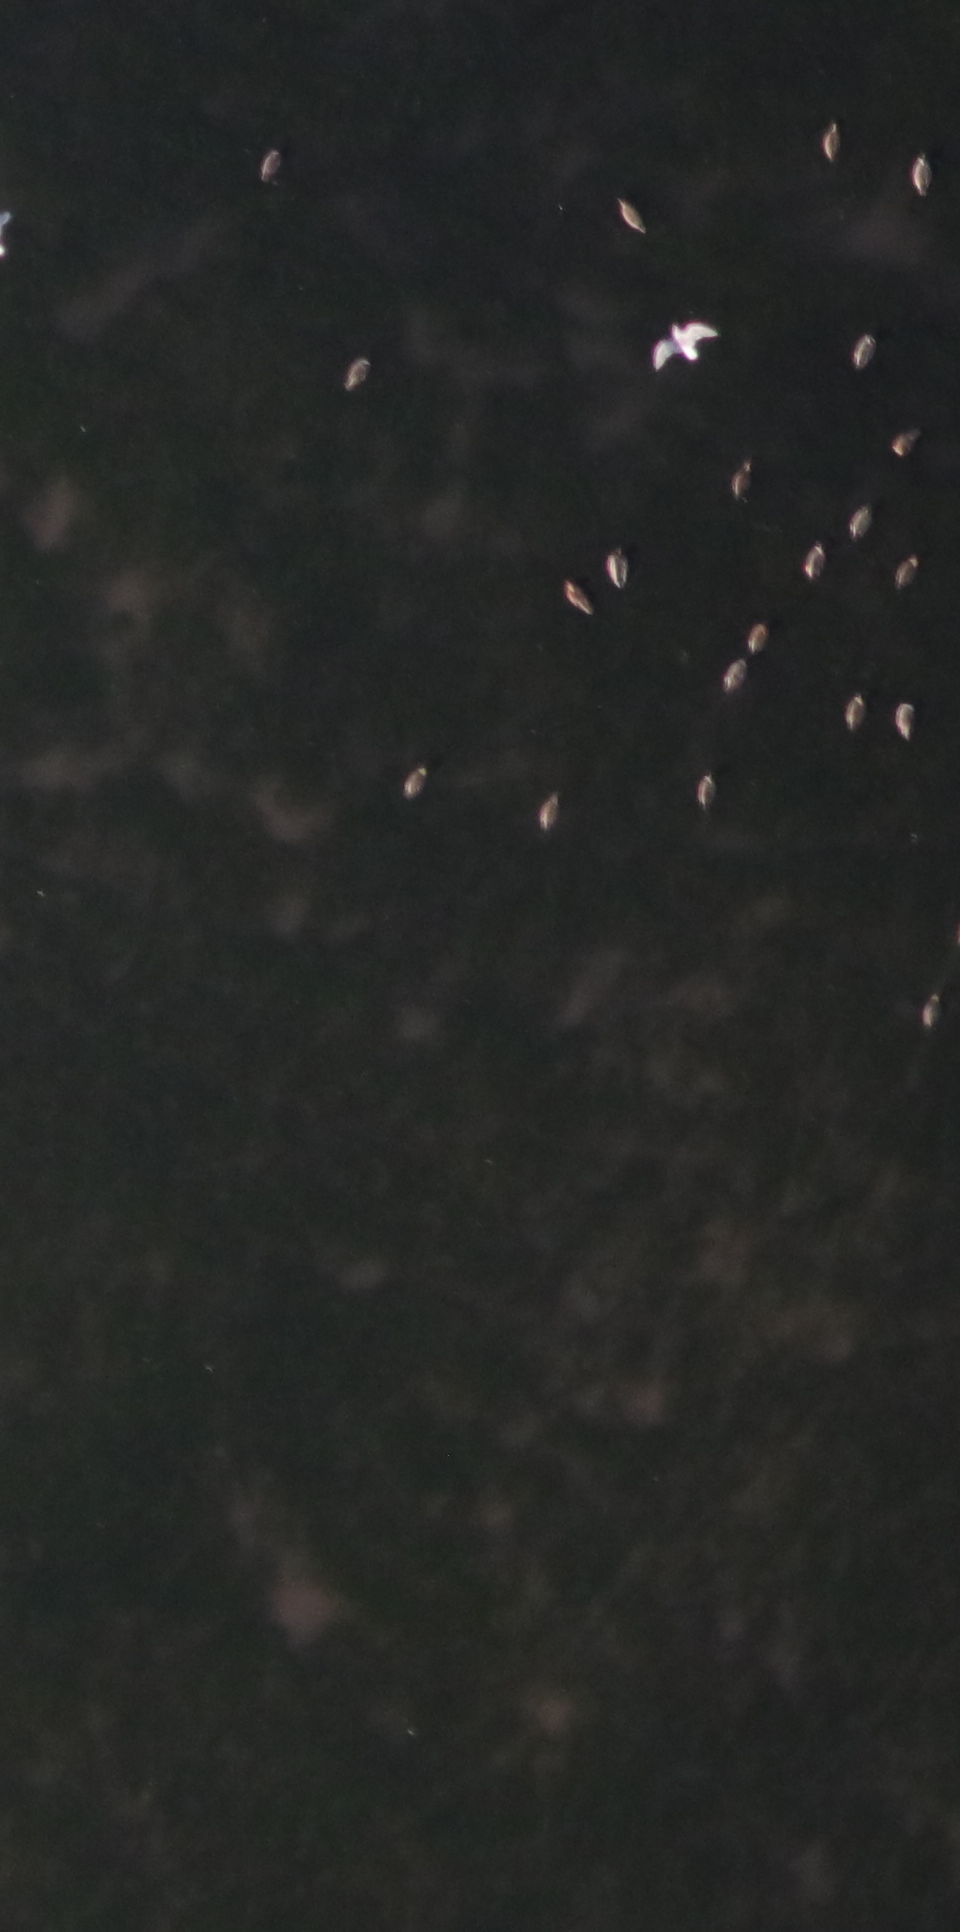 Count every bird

22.